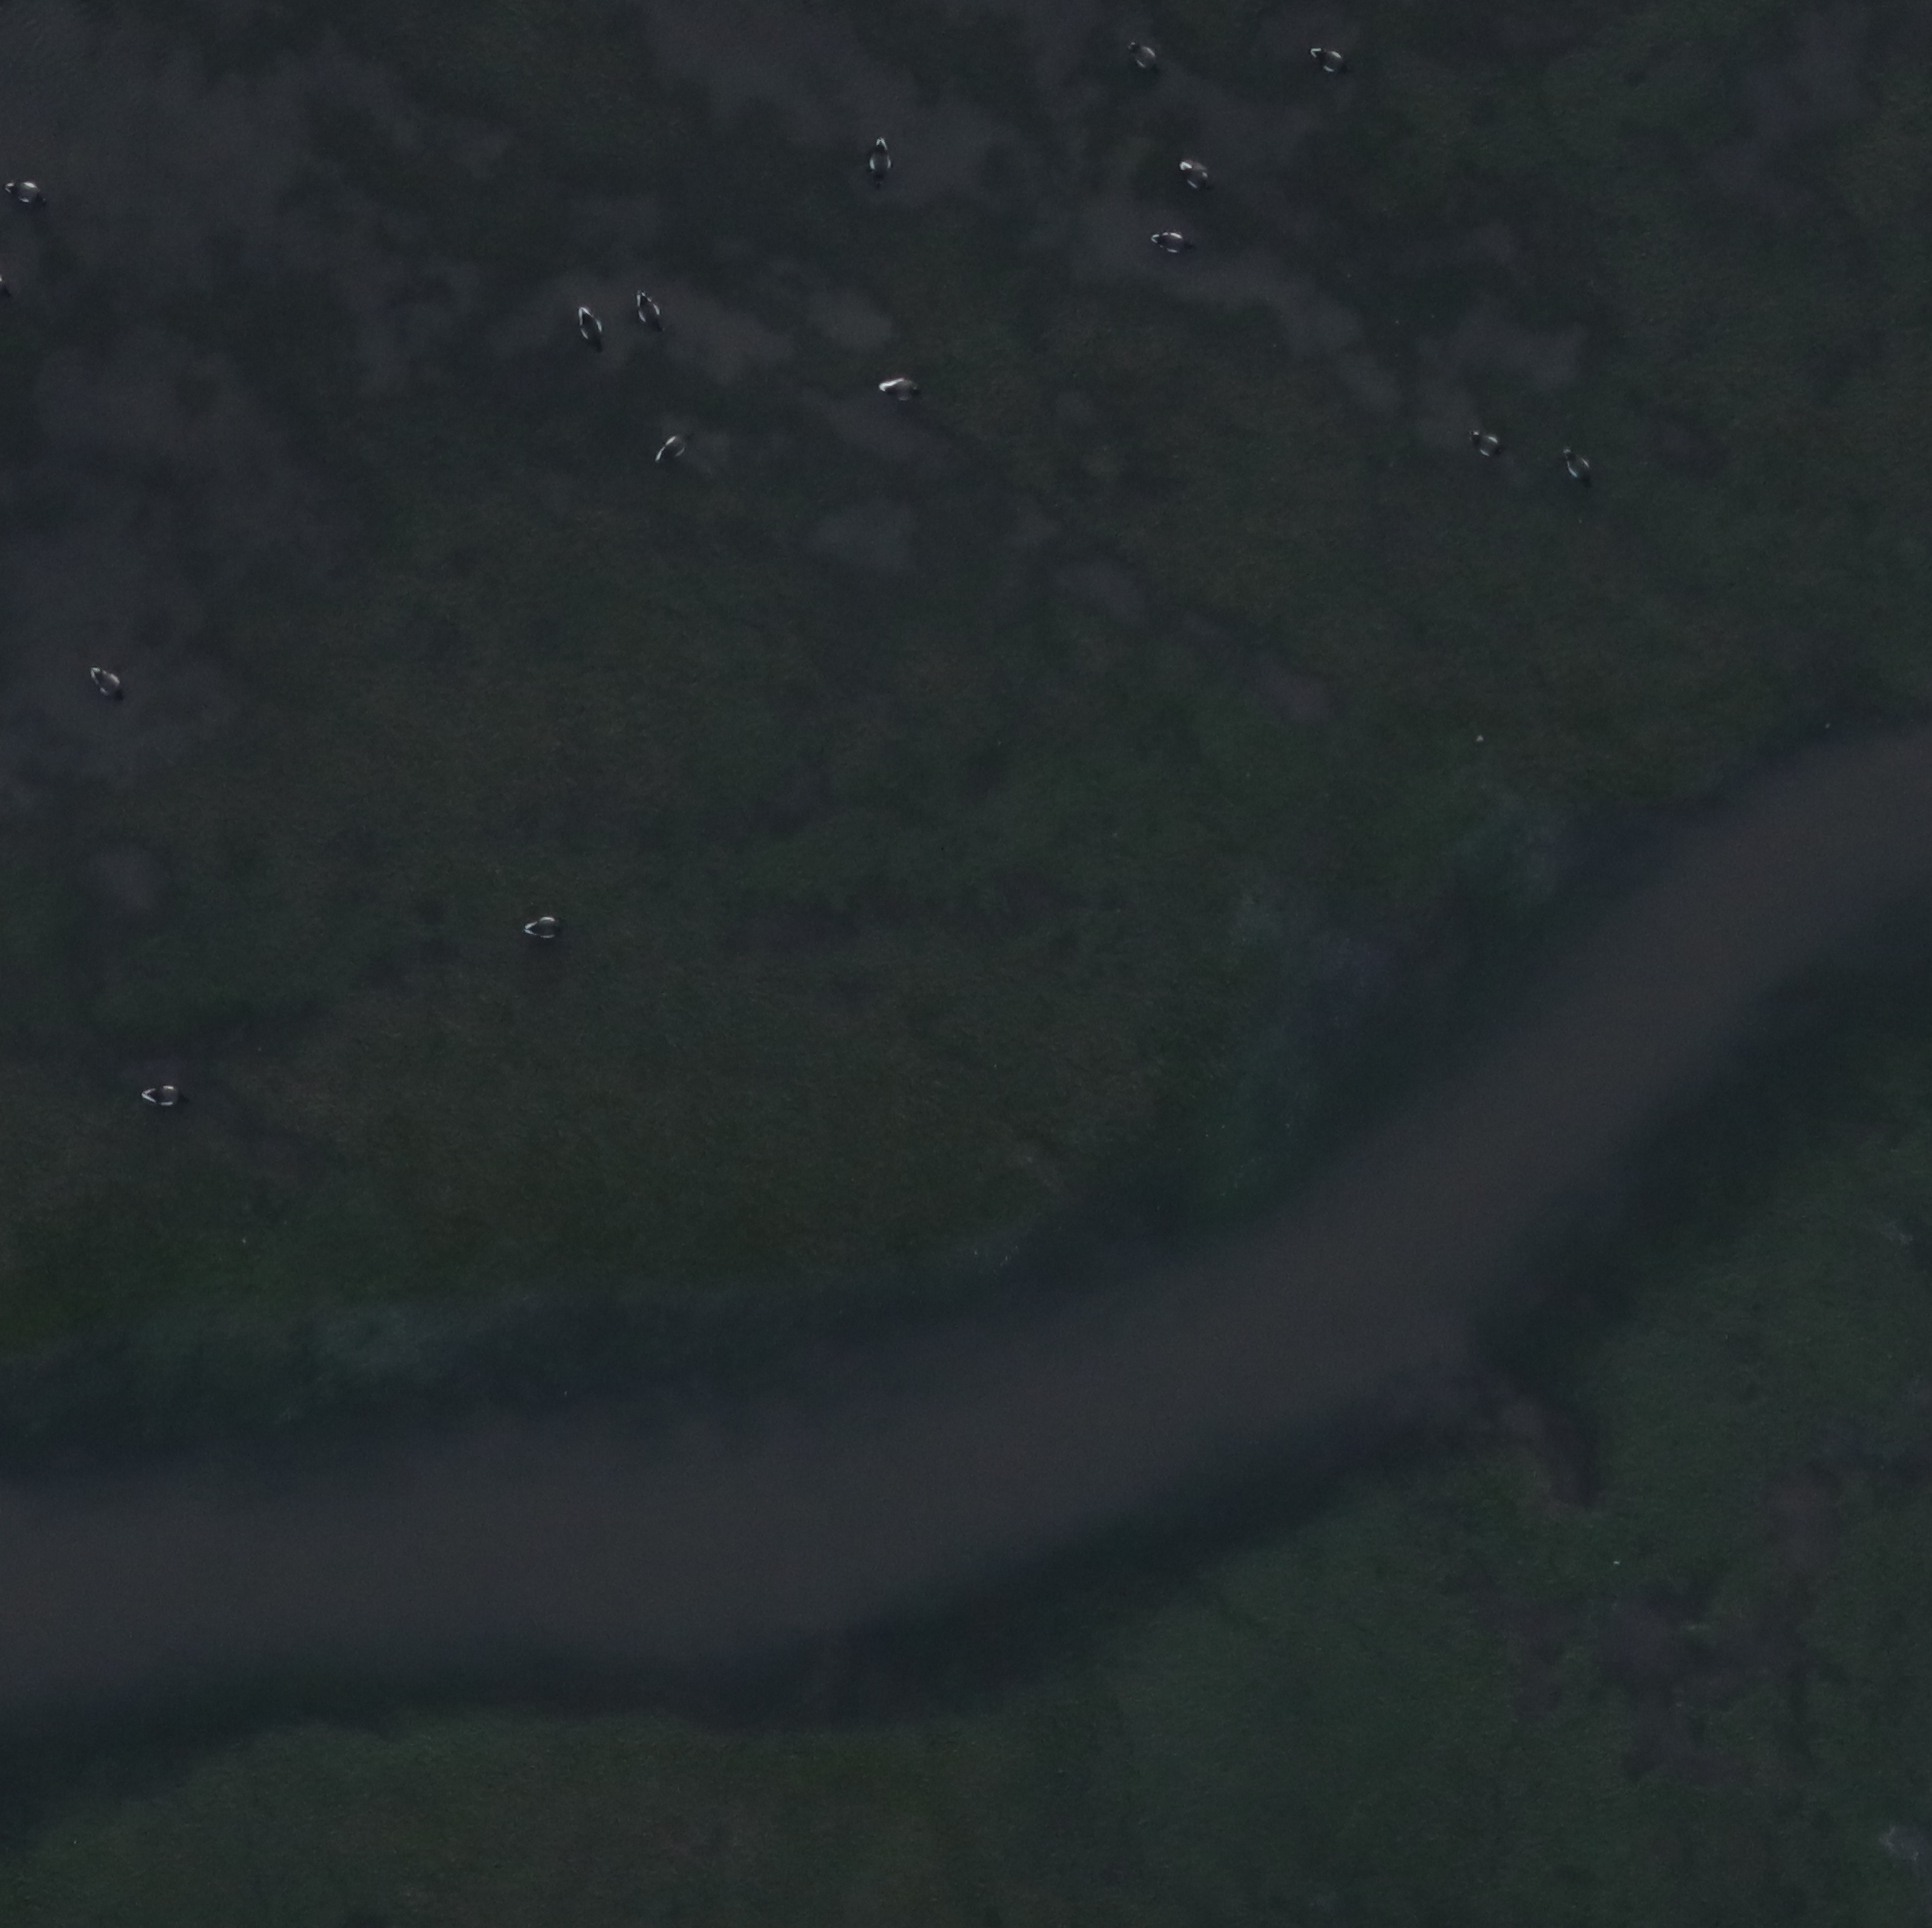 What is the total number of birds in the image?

15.